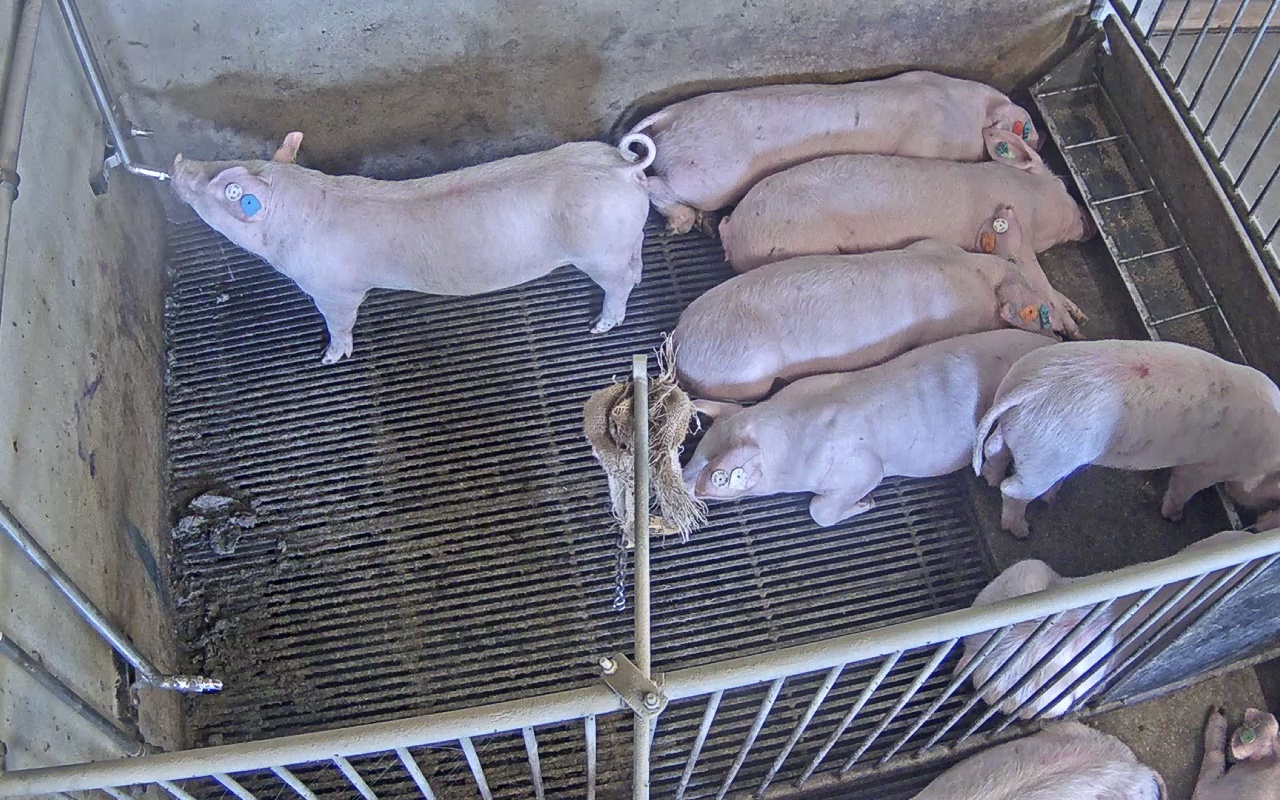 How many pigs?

9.